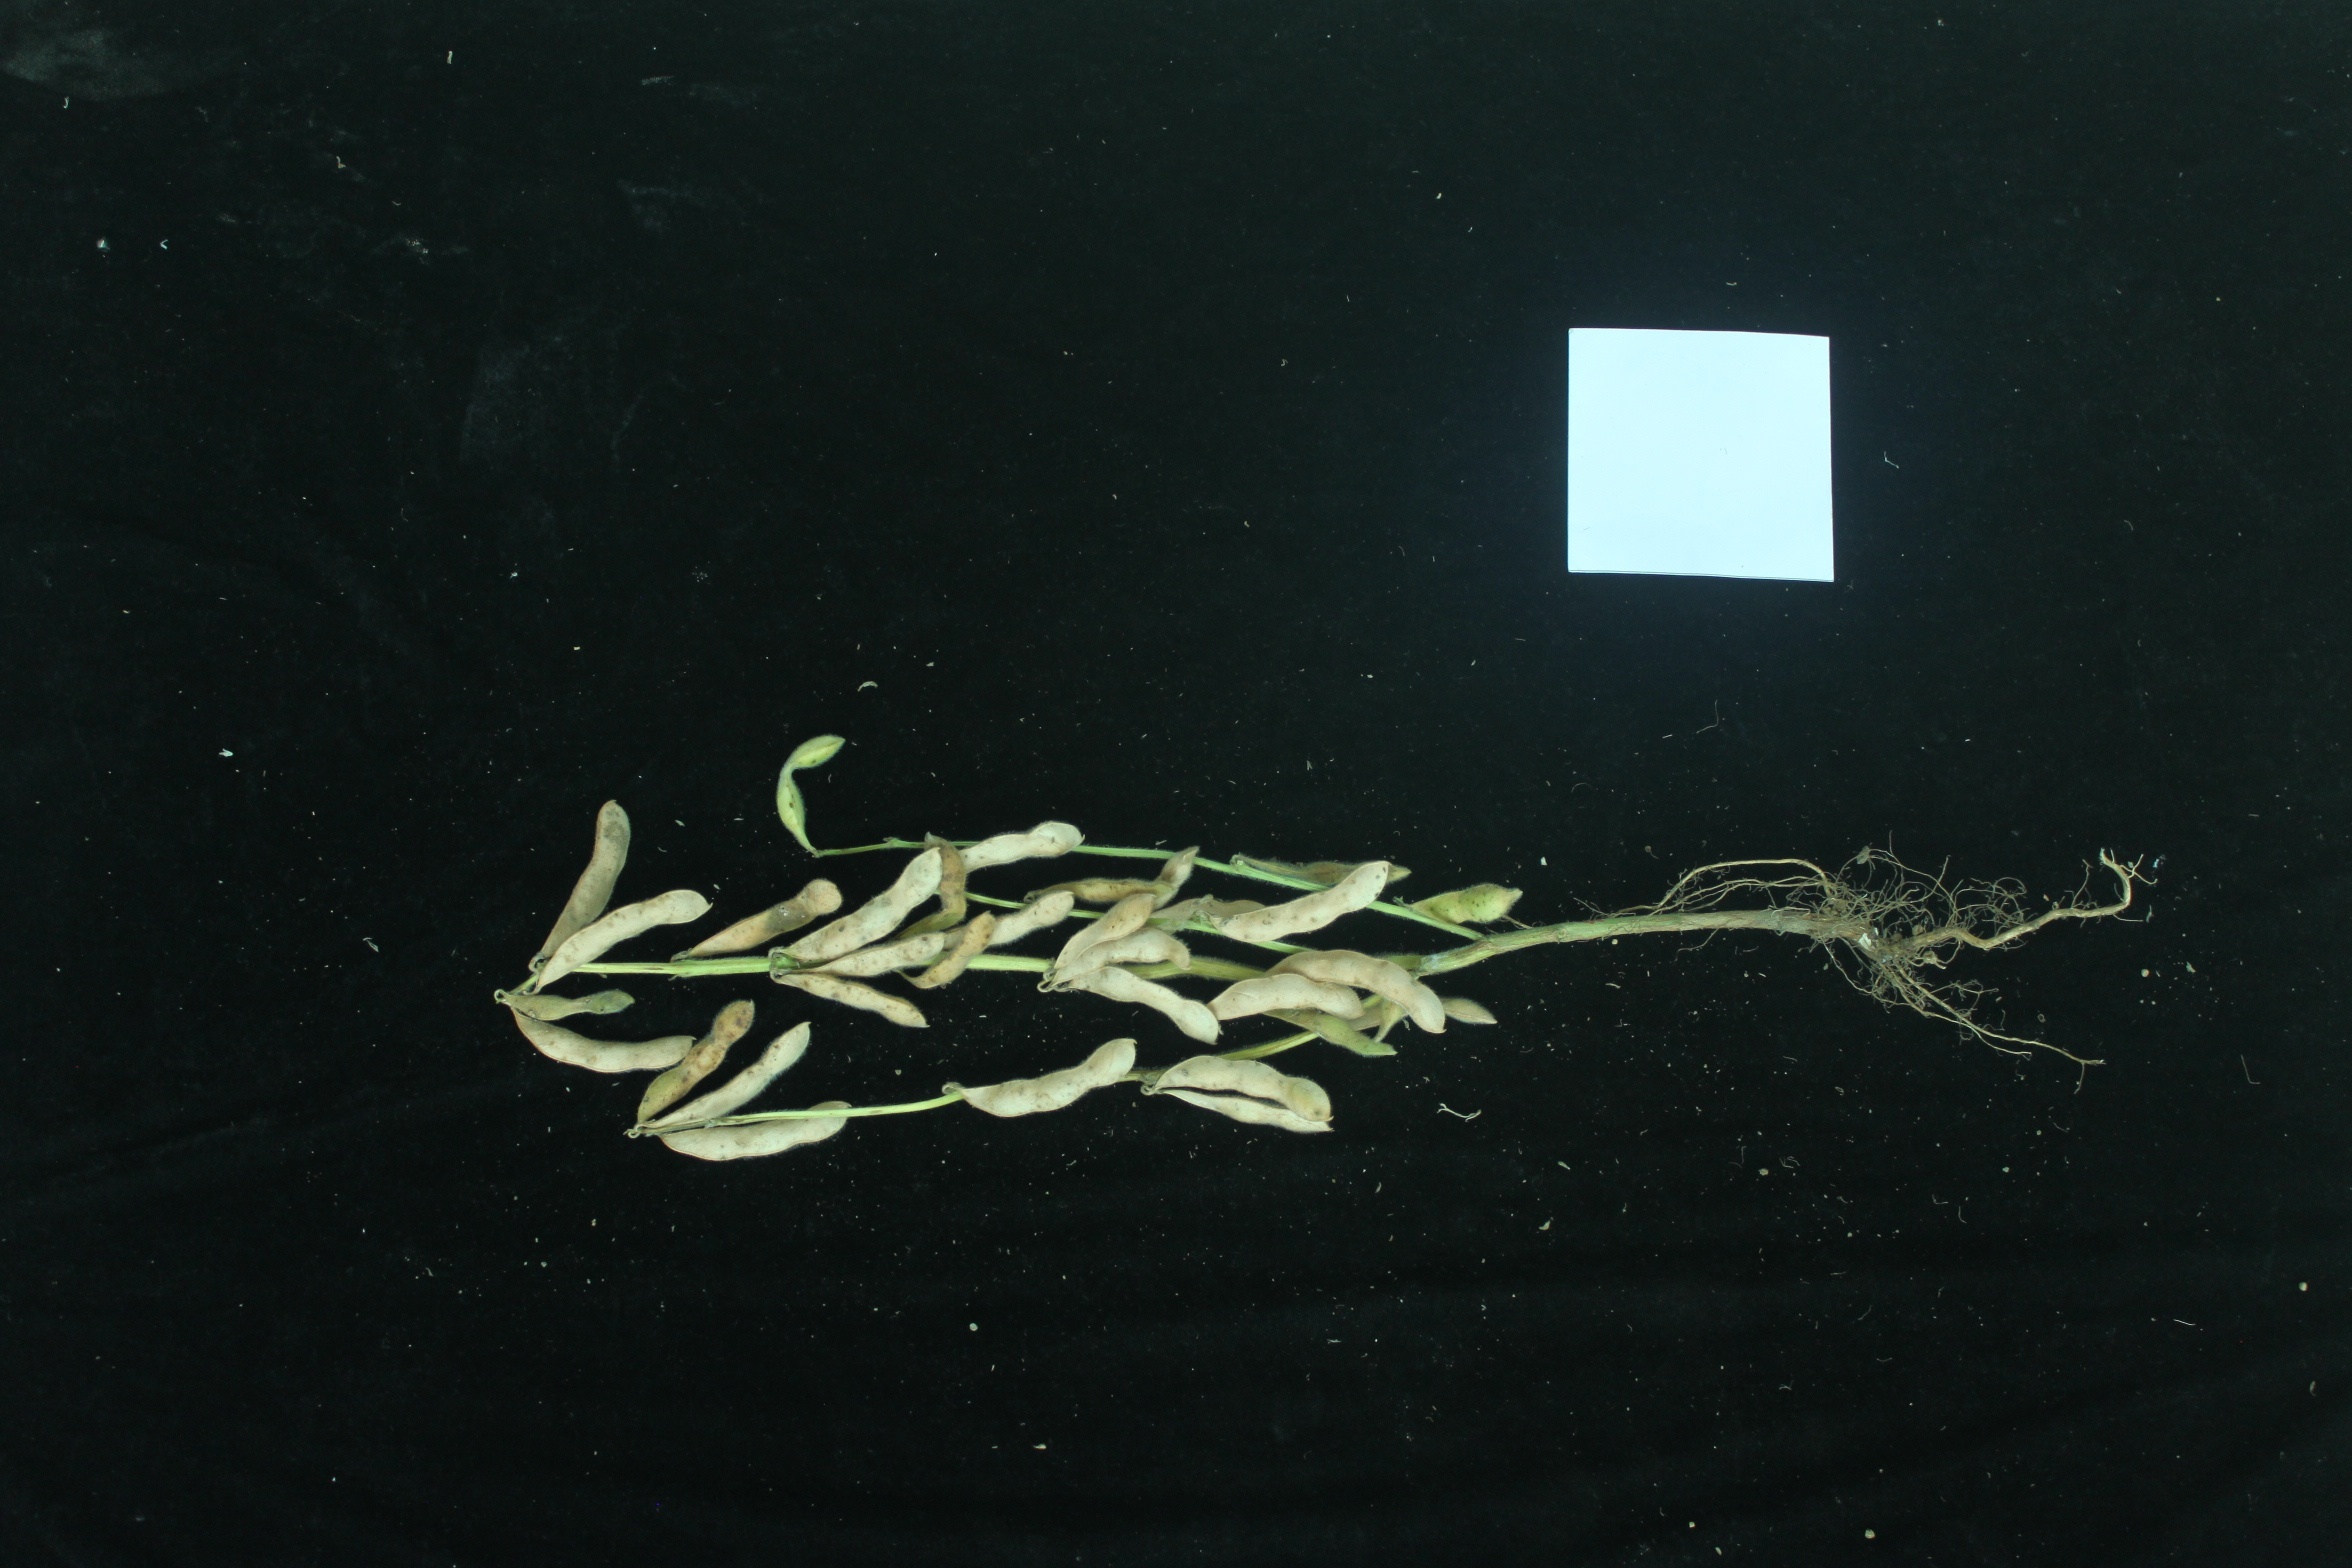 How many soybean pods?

31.